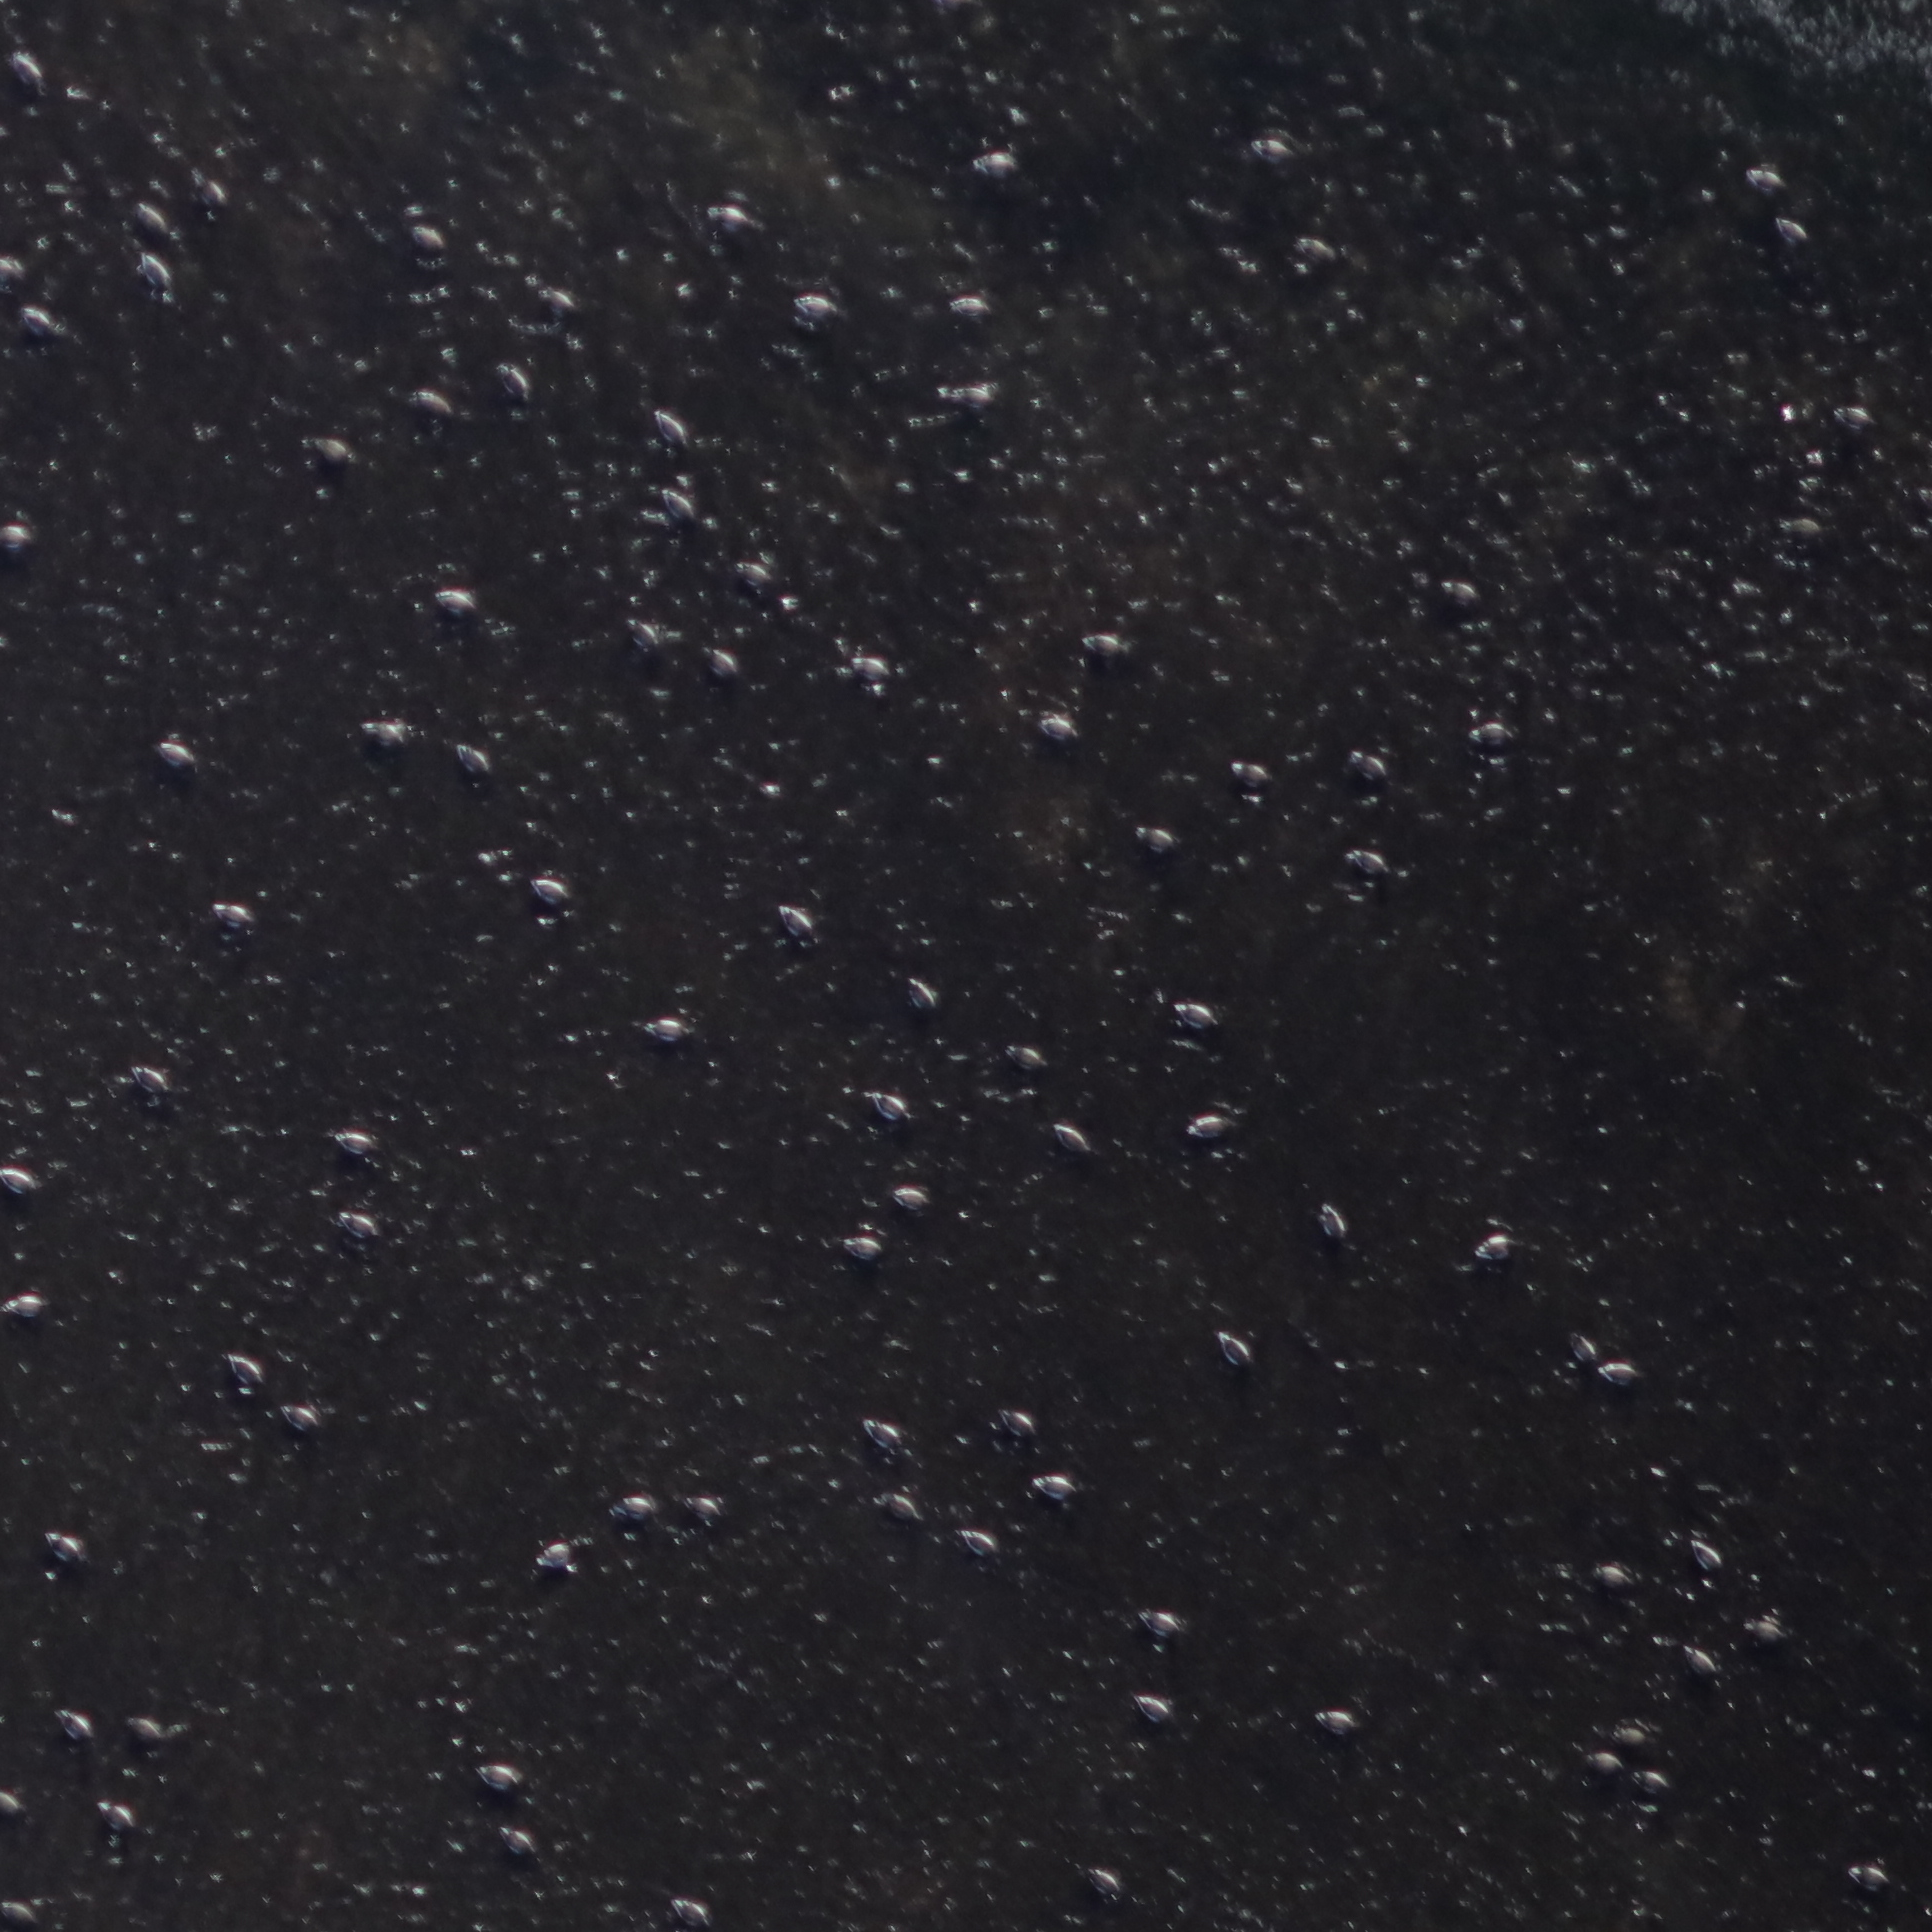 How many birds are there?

94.